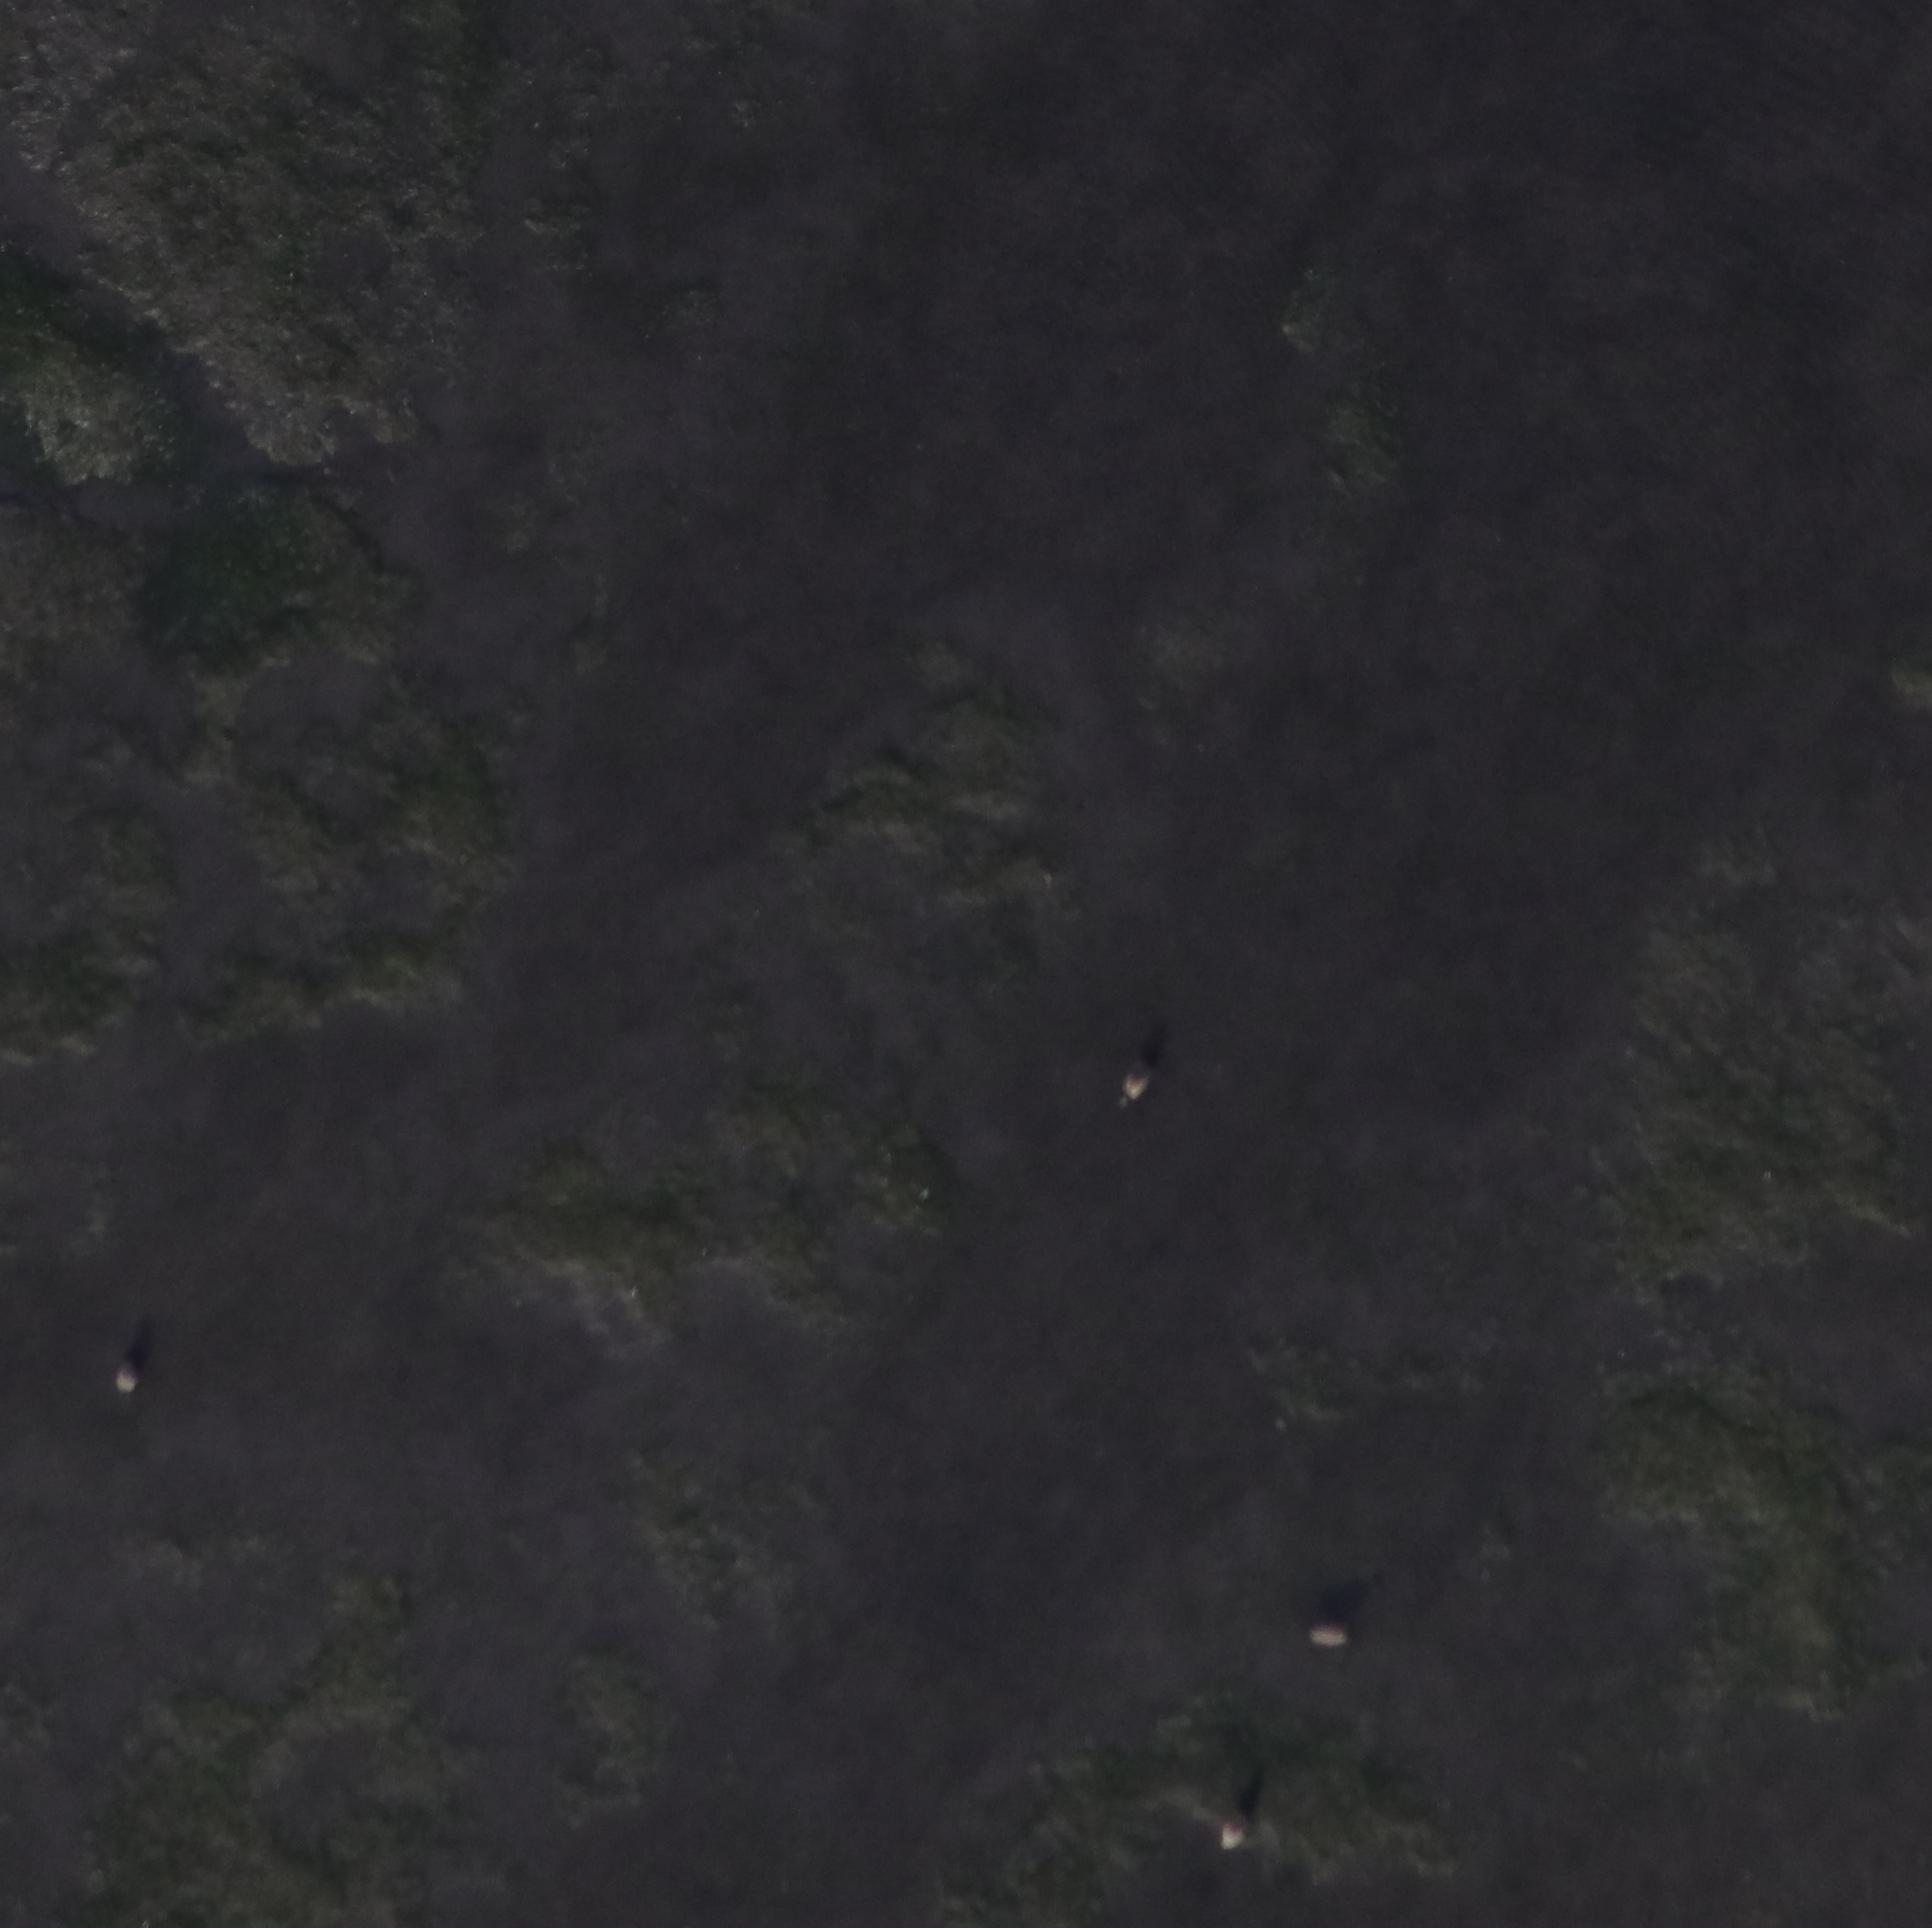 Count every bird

4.